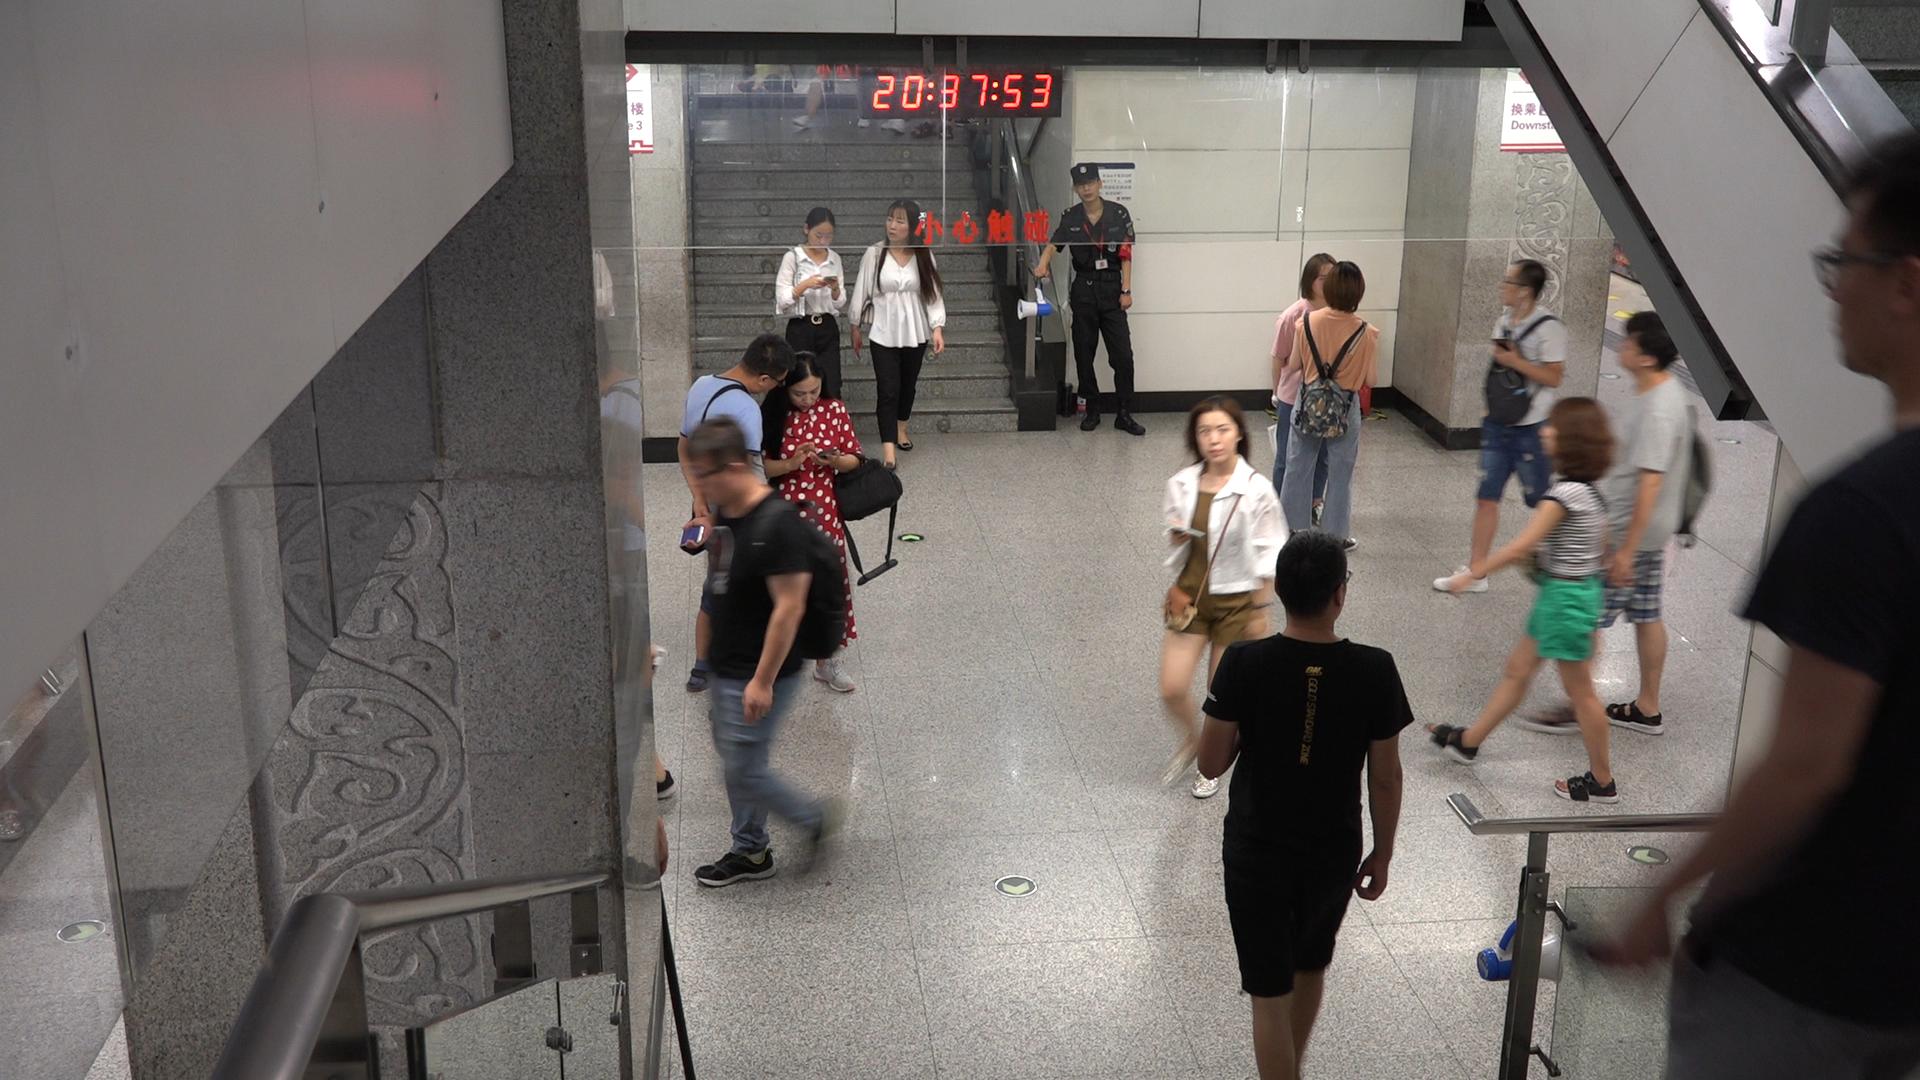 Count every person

14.